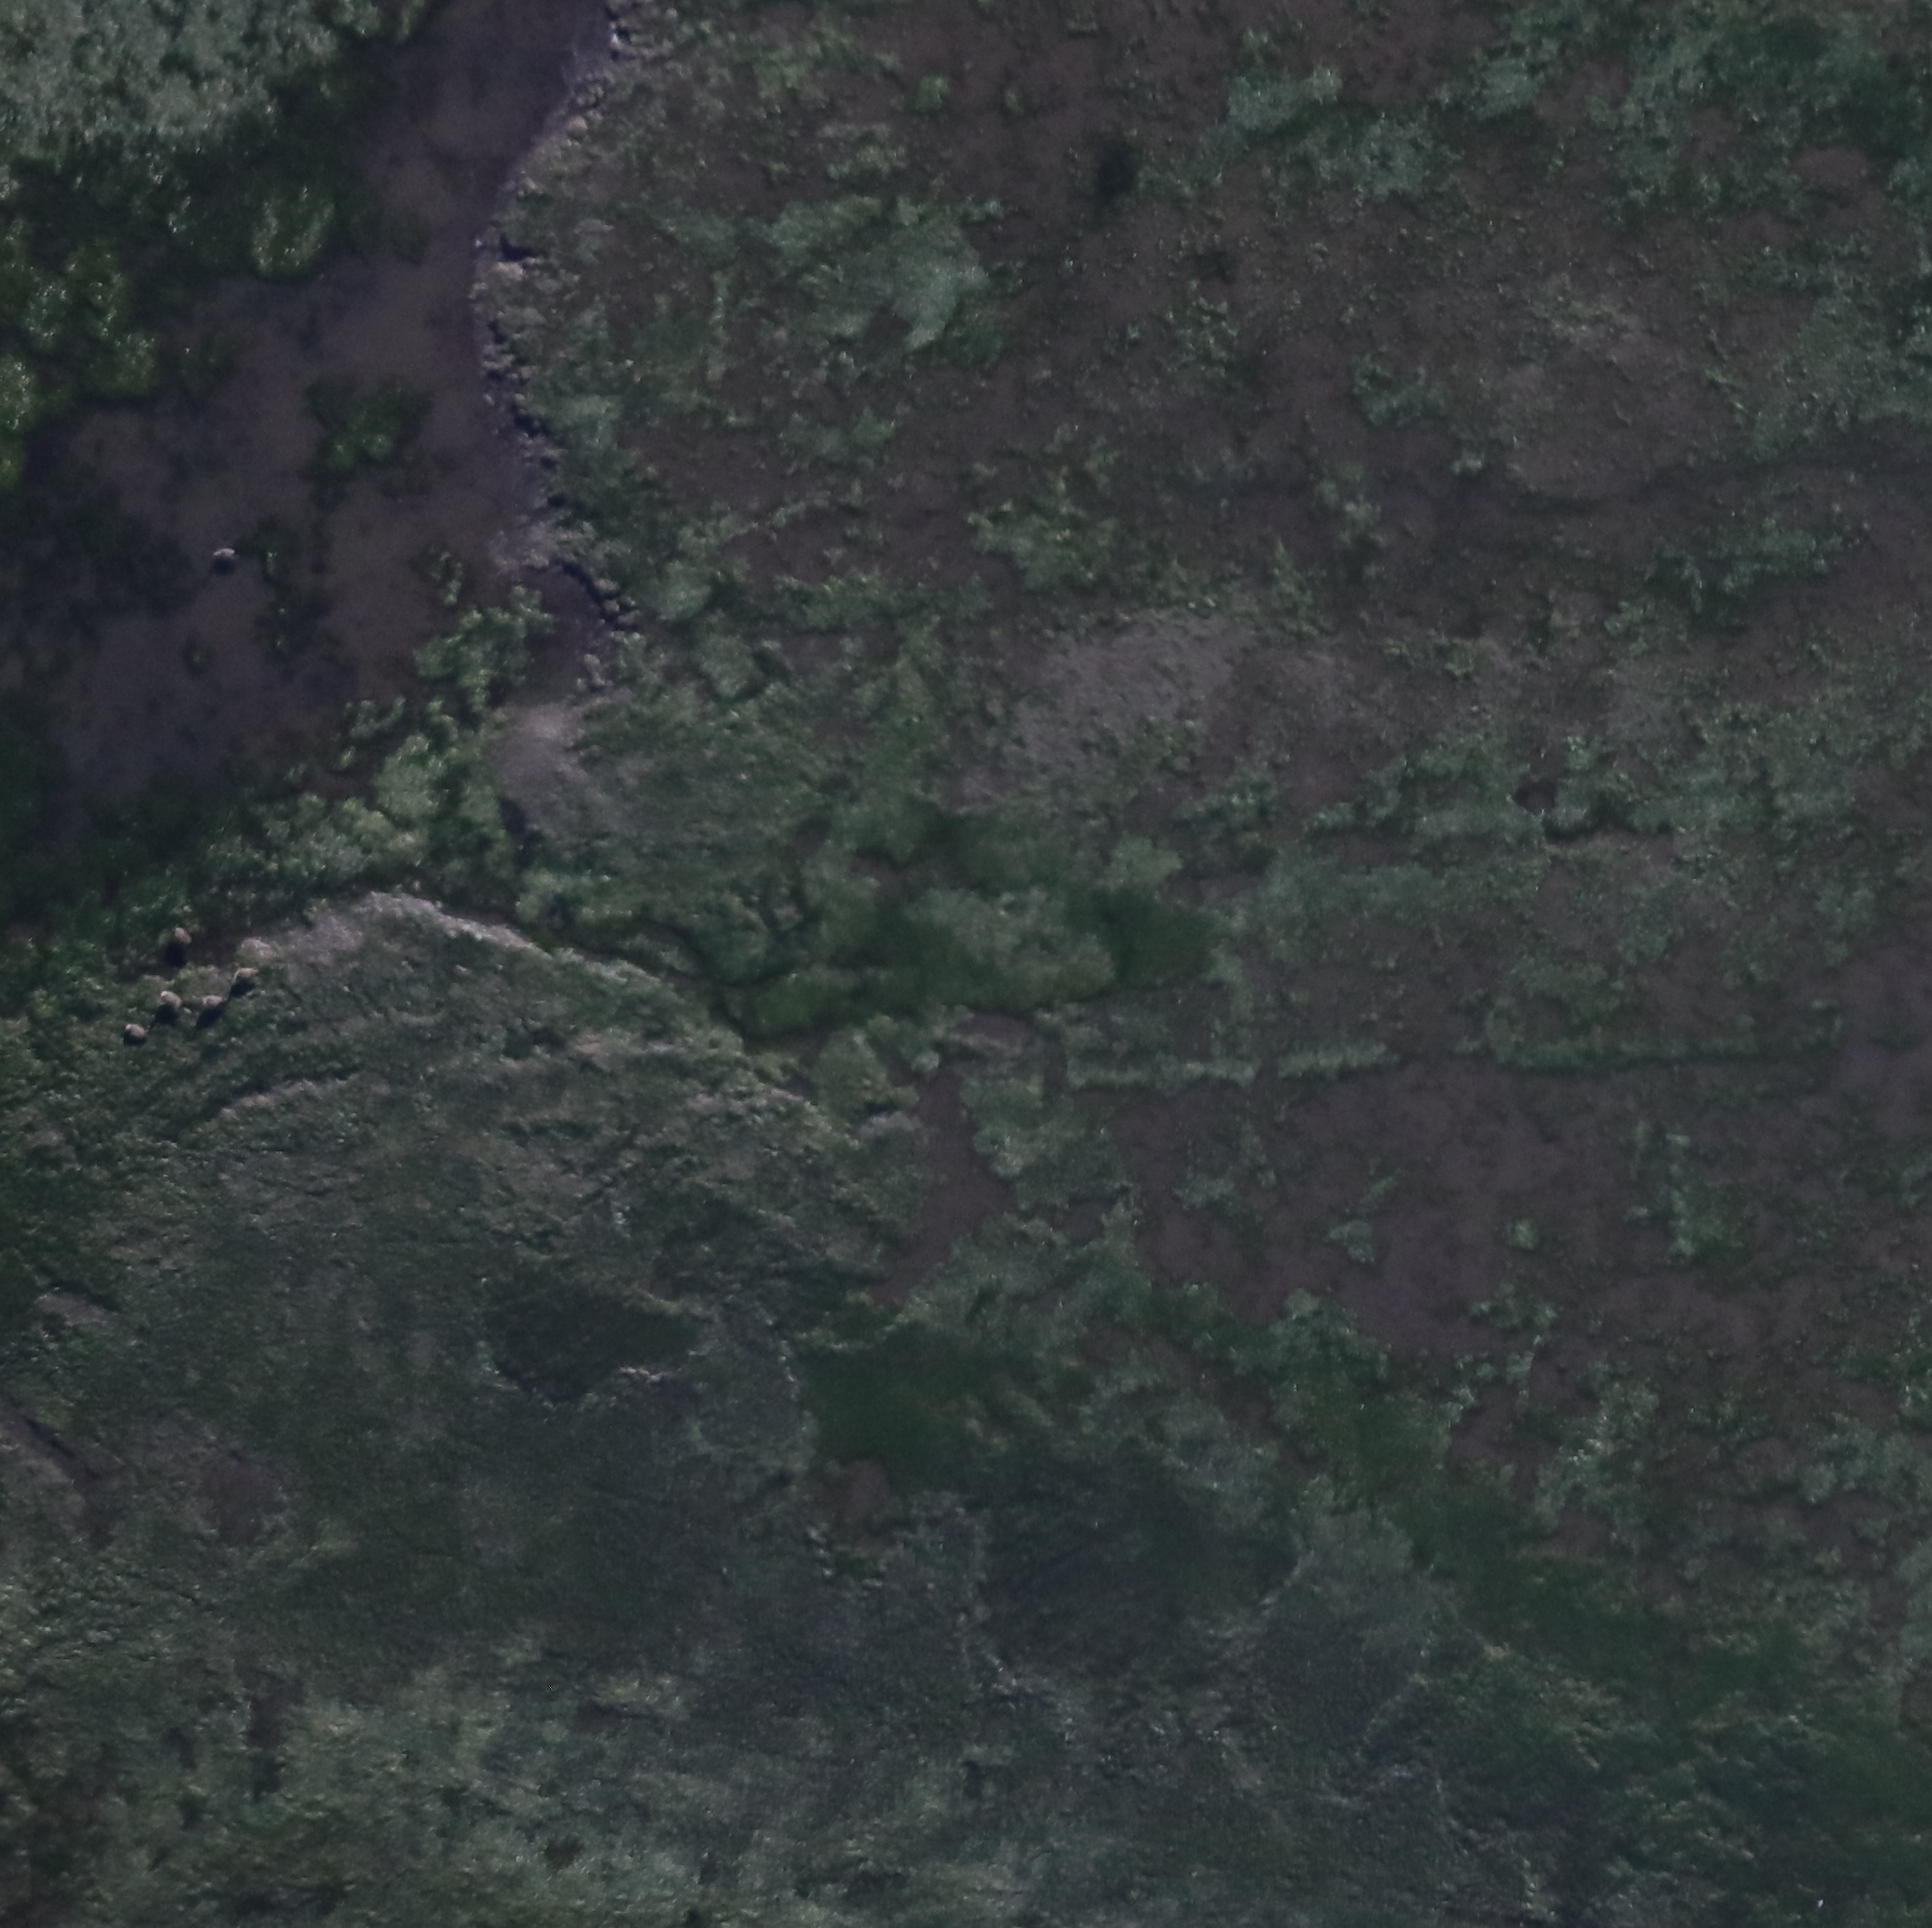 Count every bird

6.